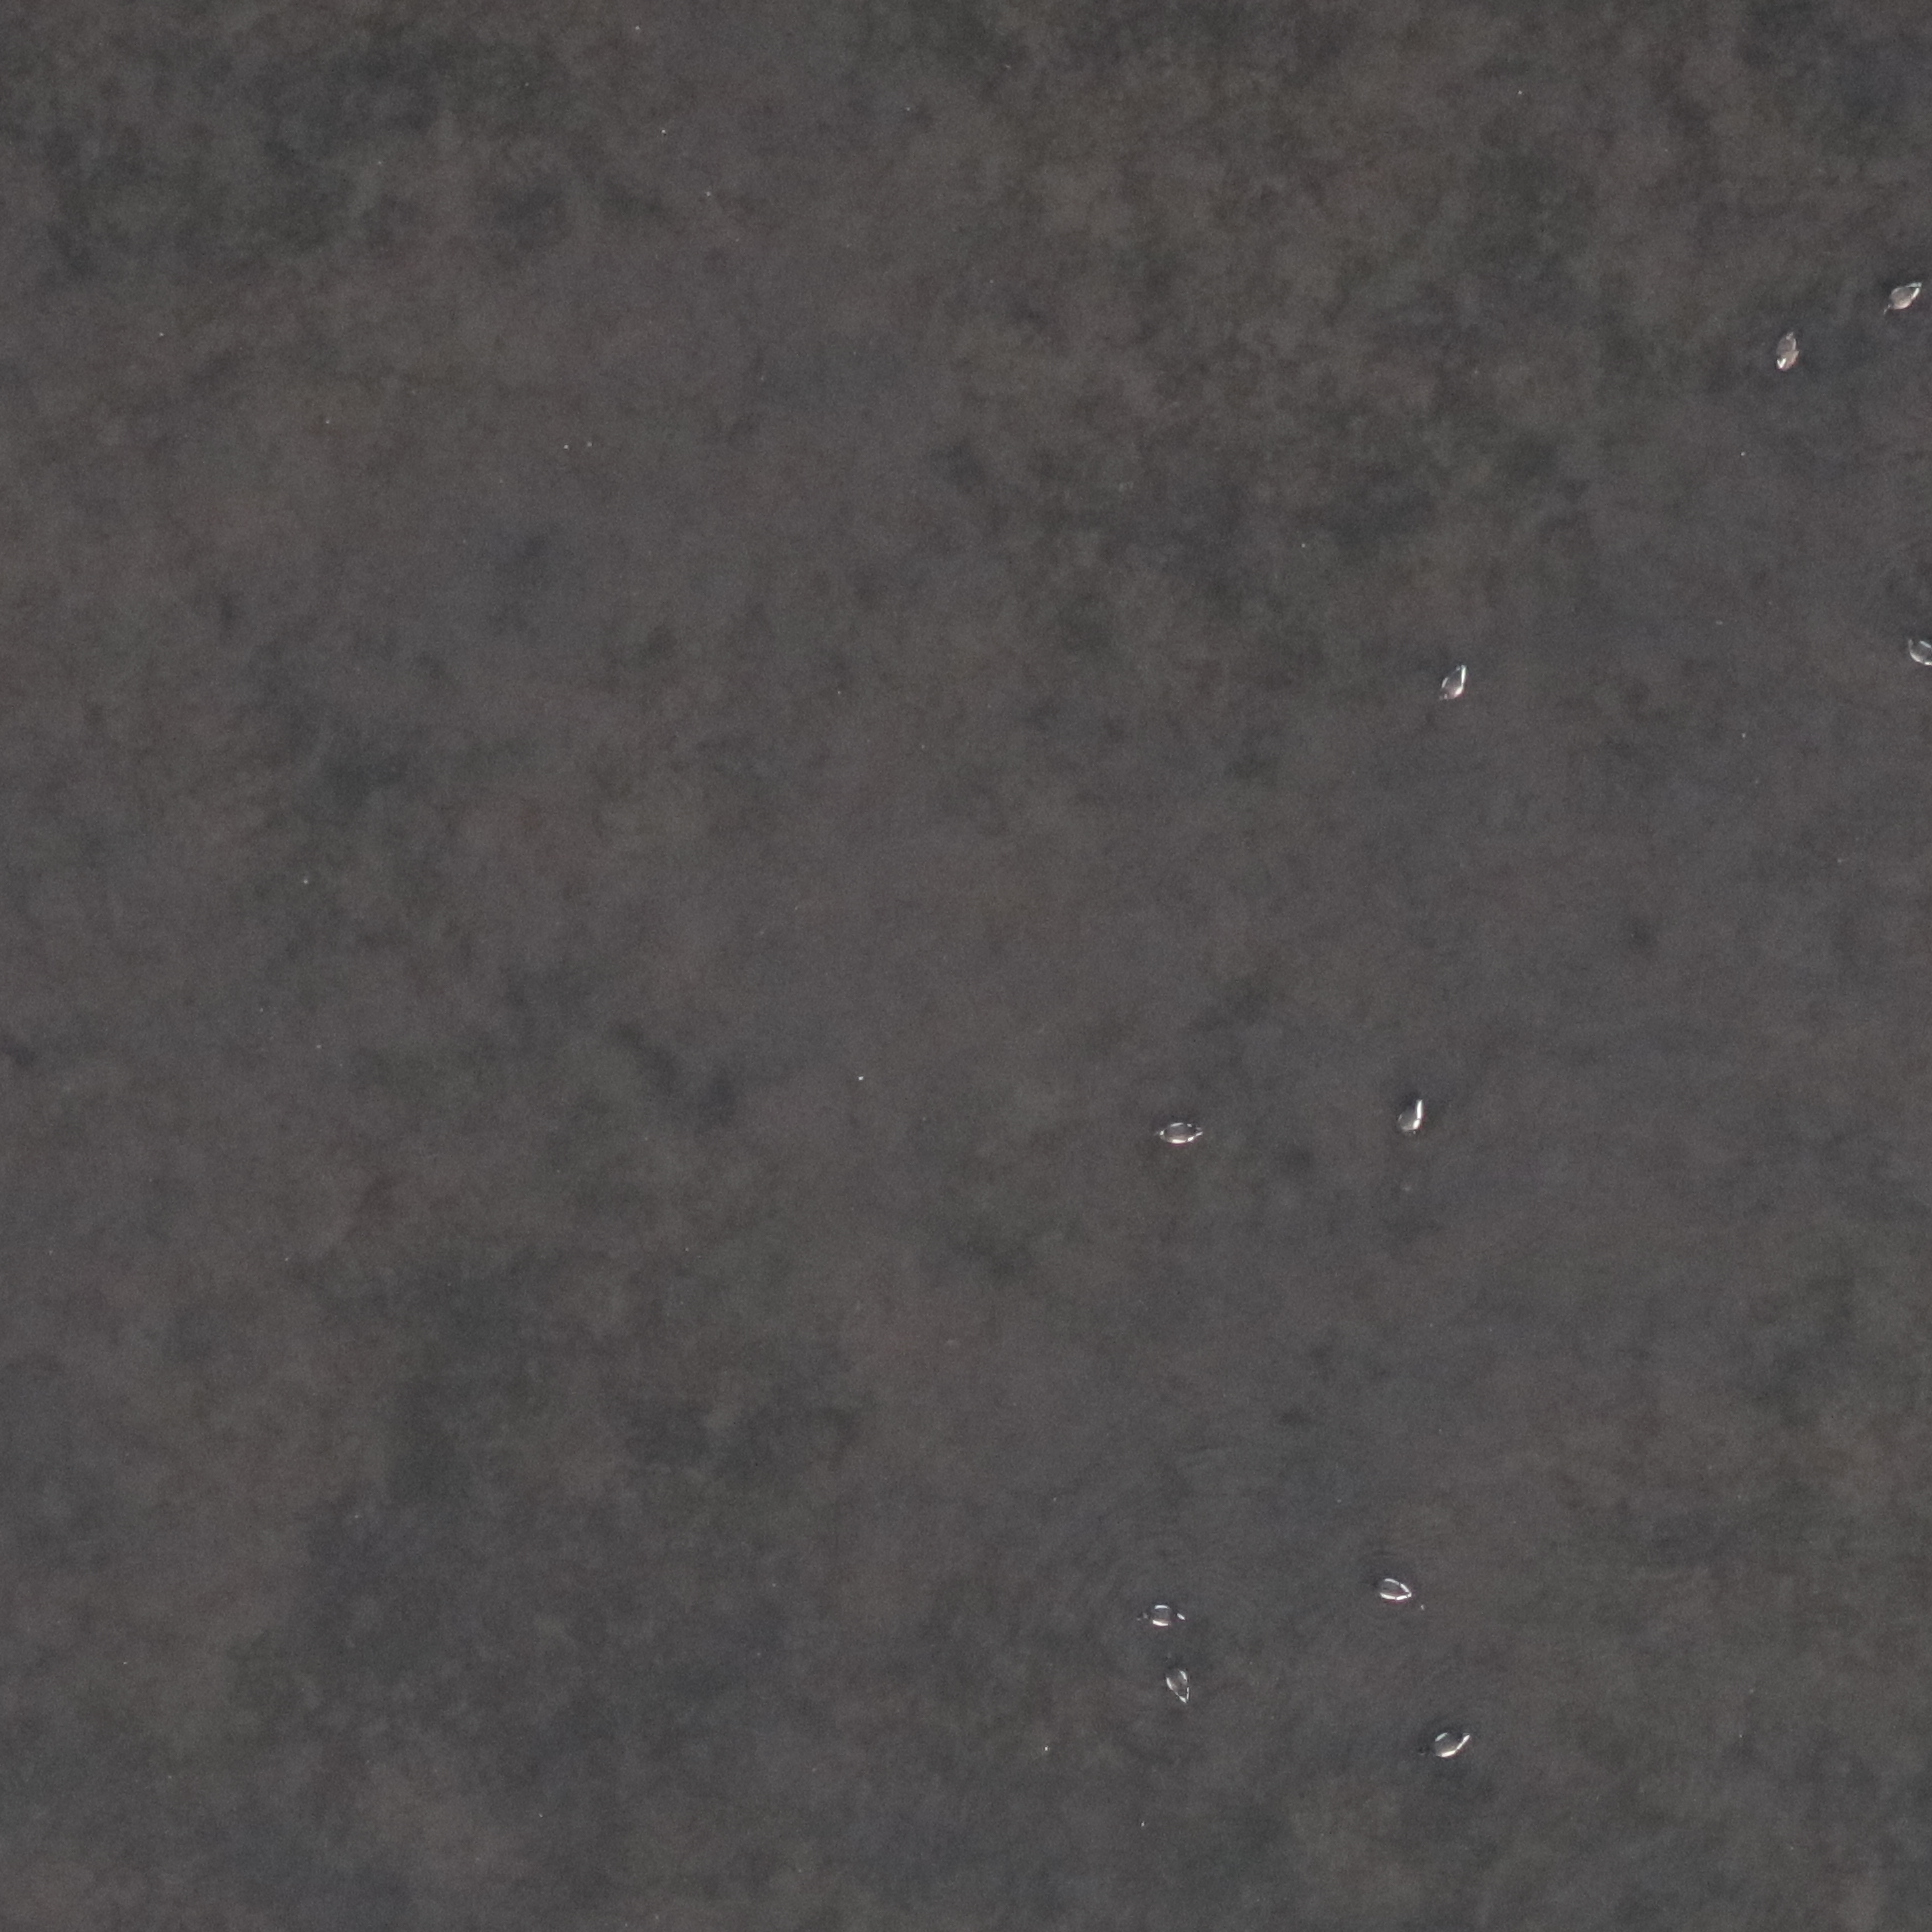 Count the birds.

10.